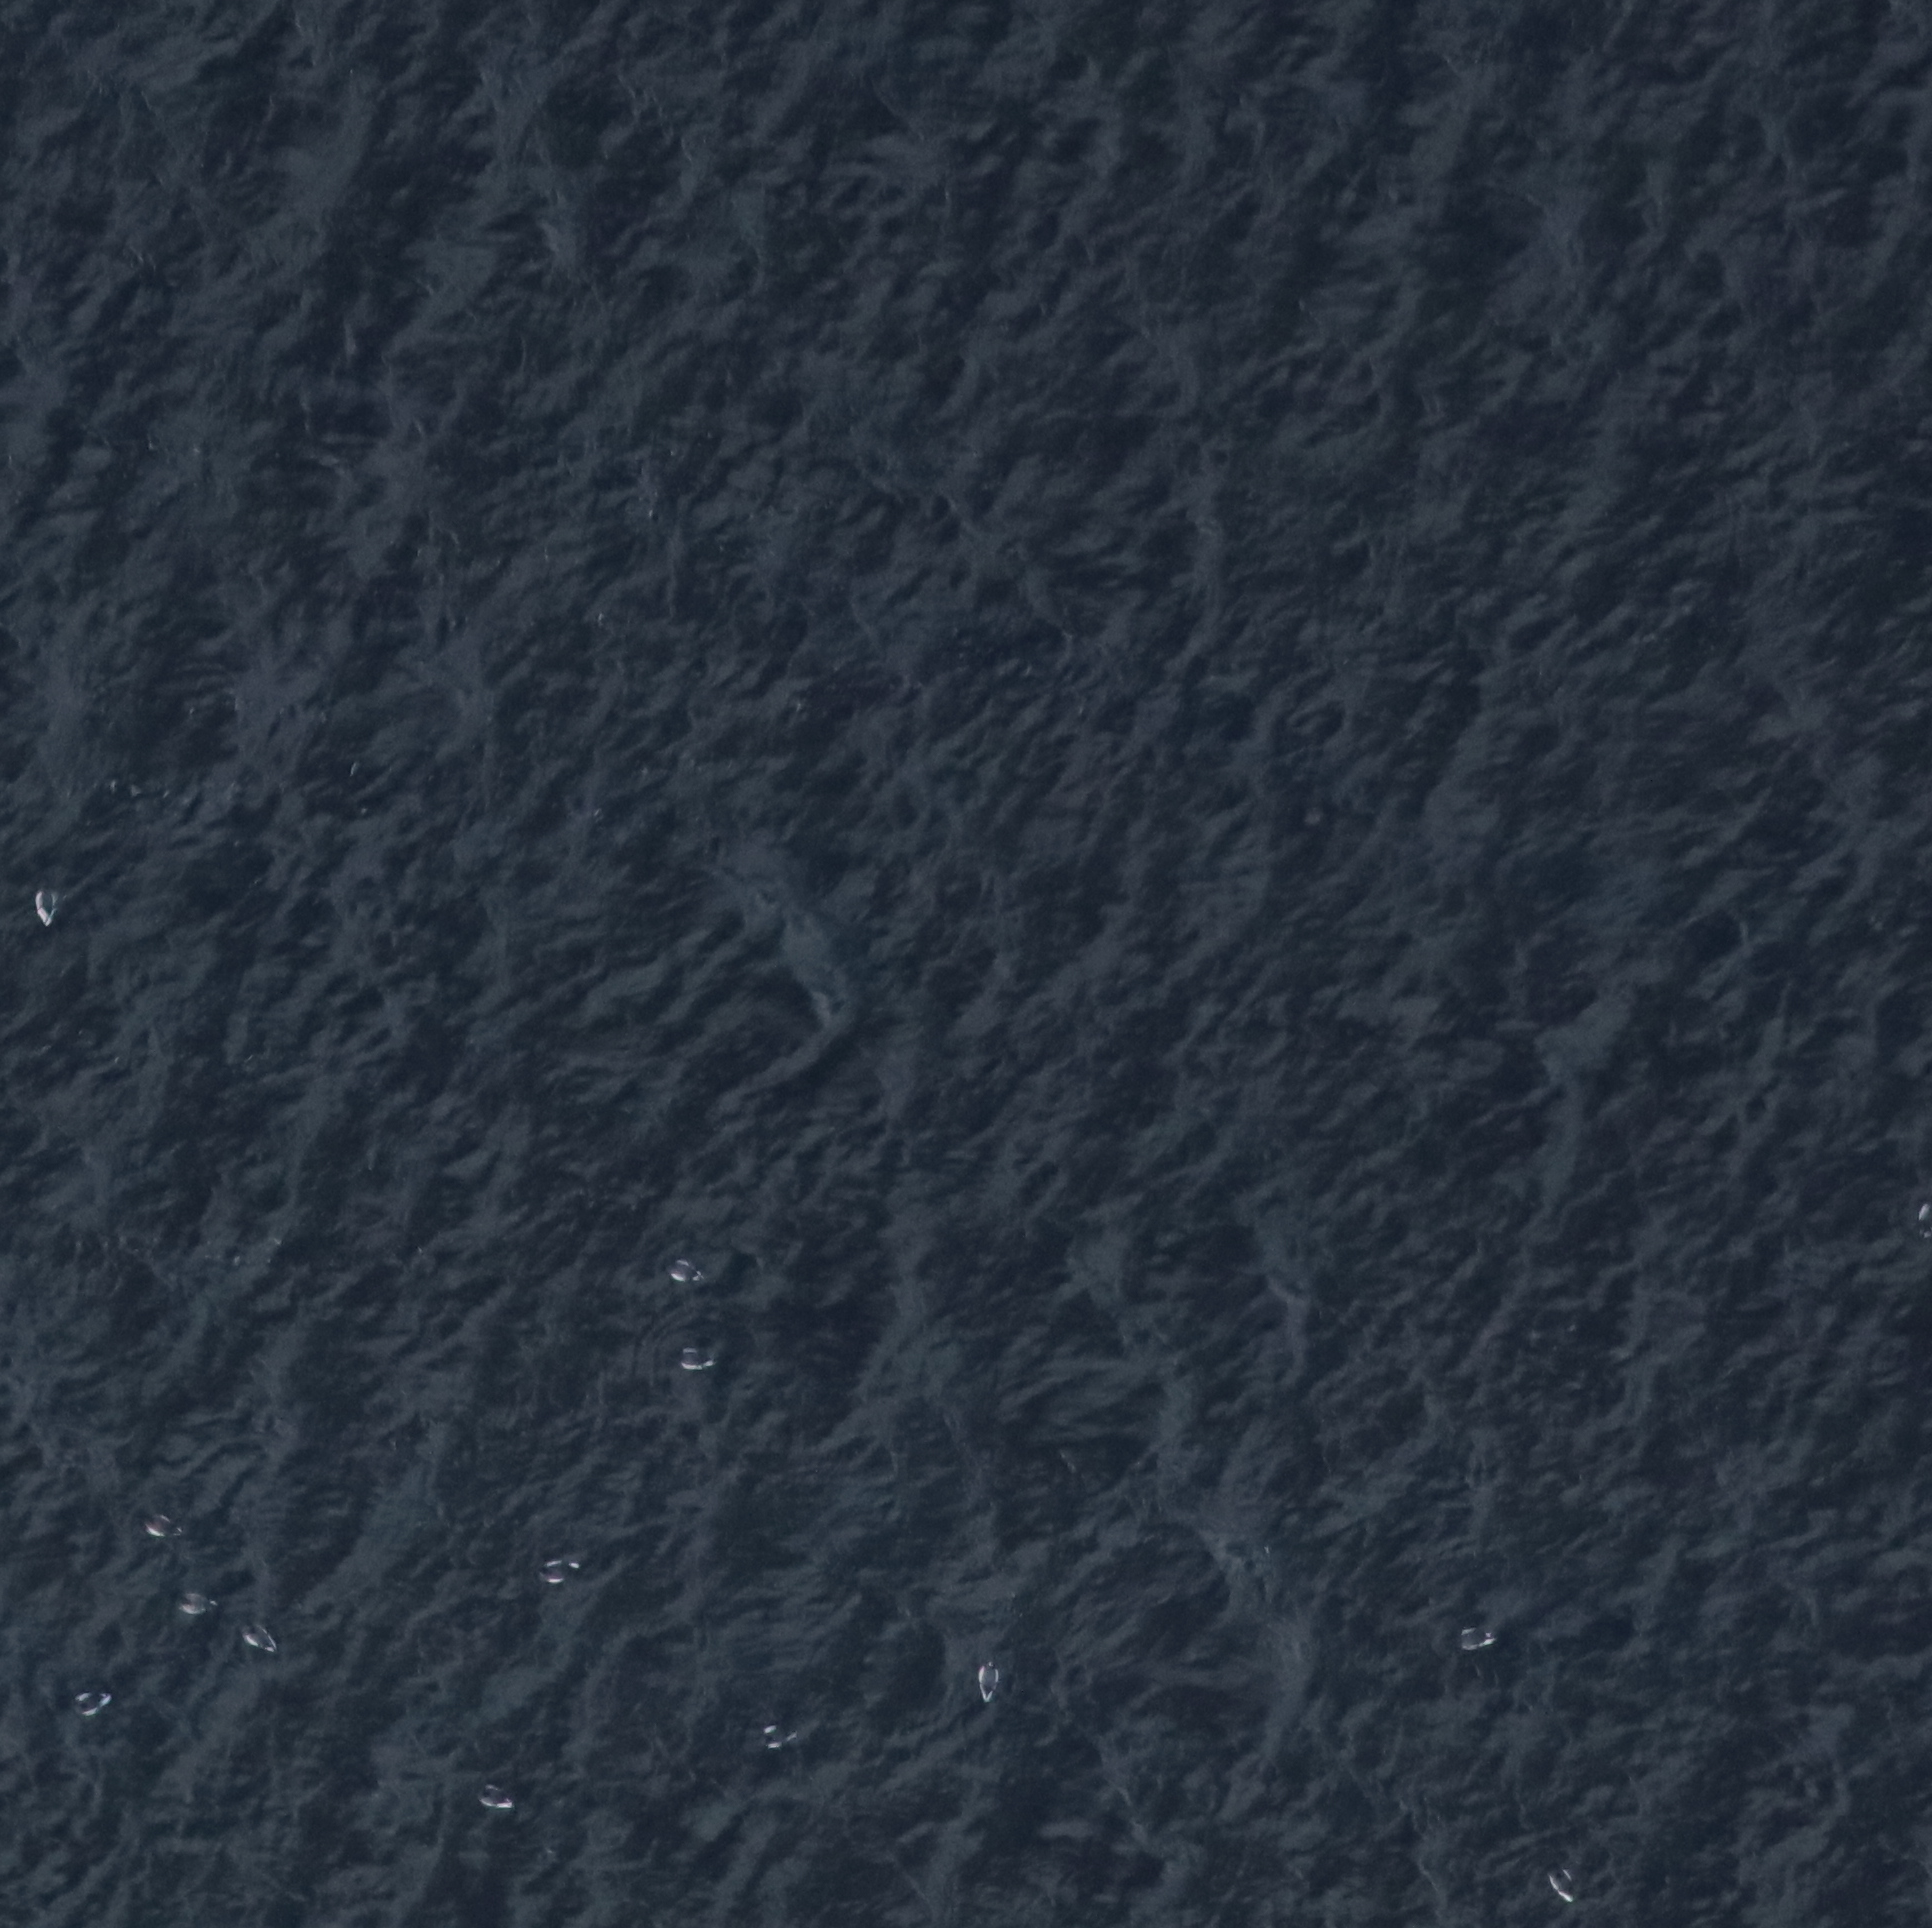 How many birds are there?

14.